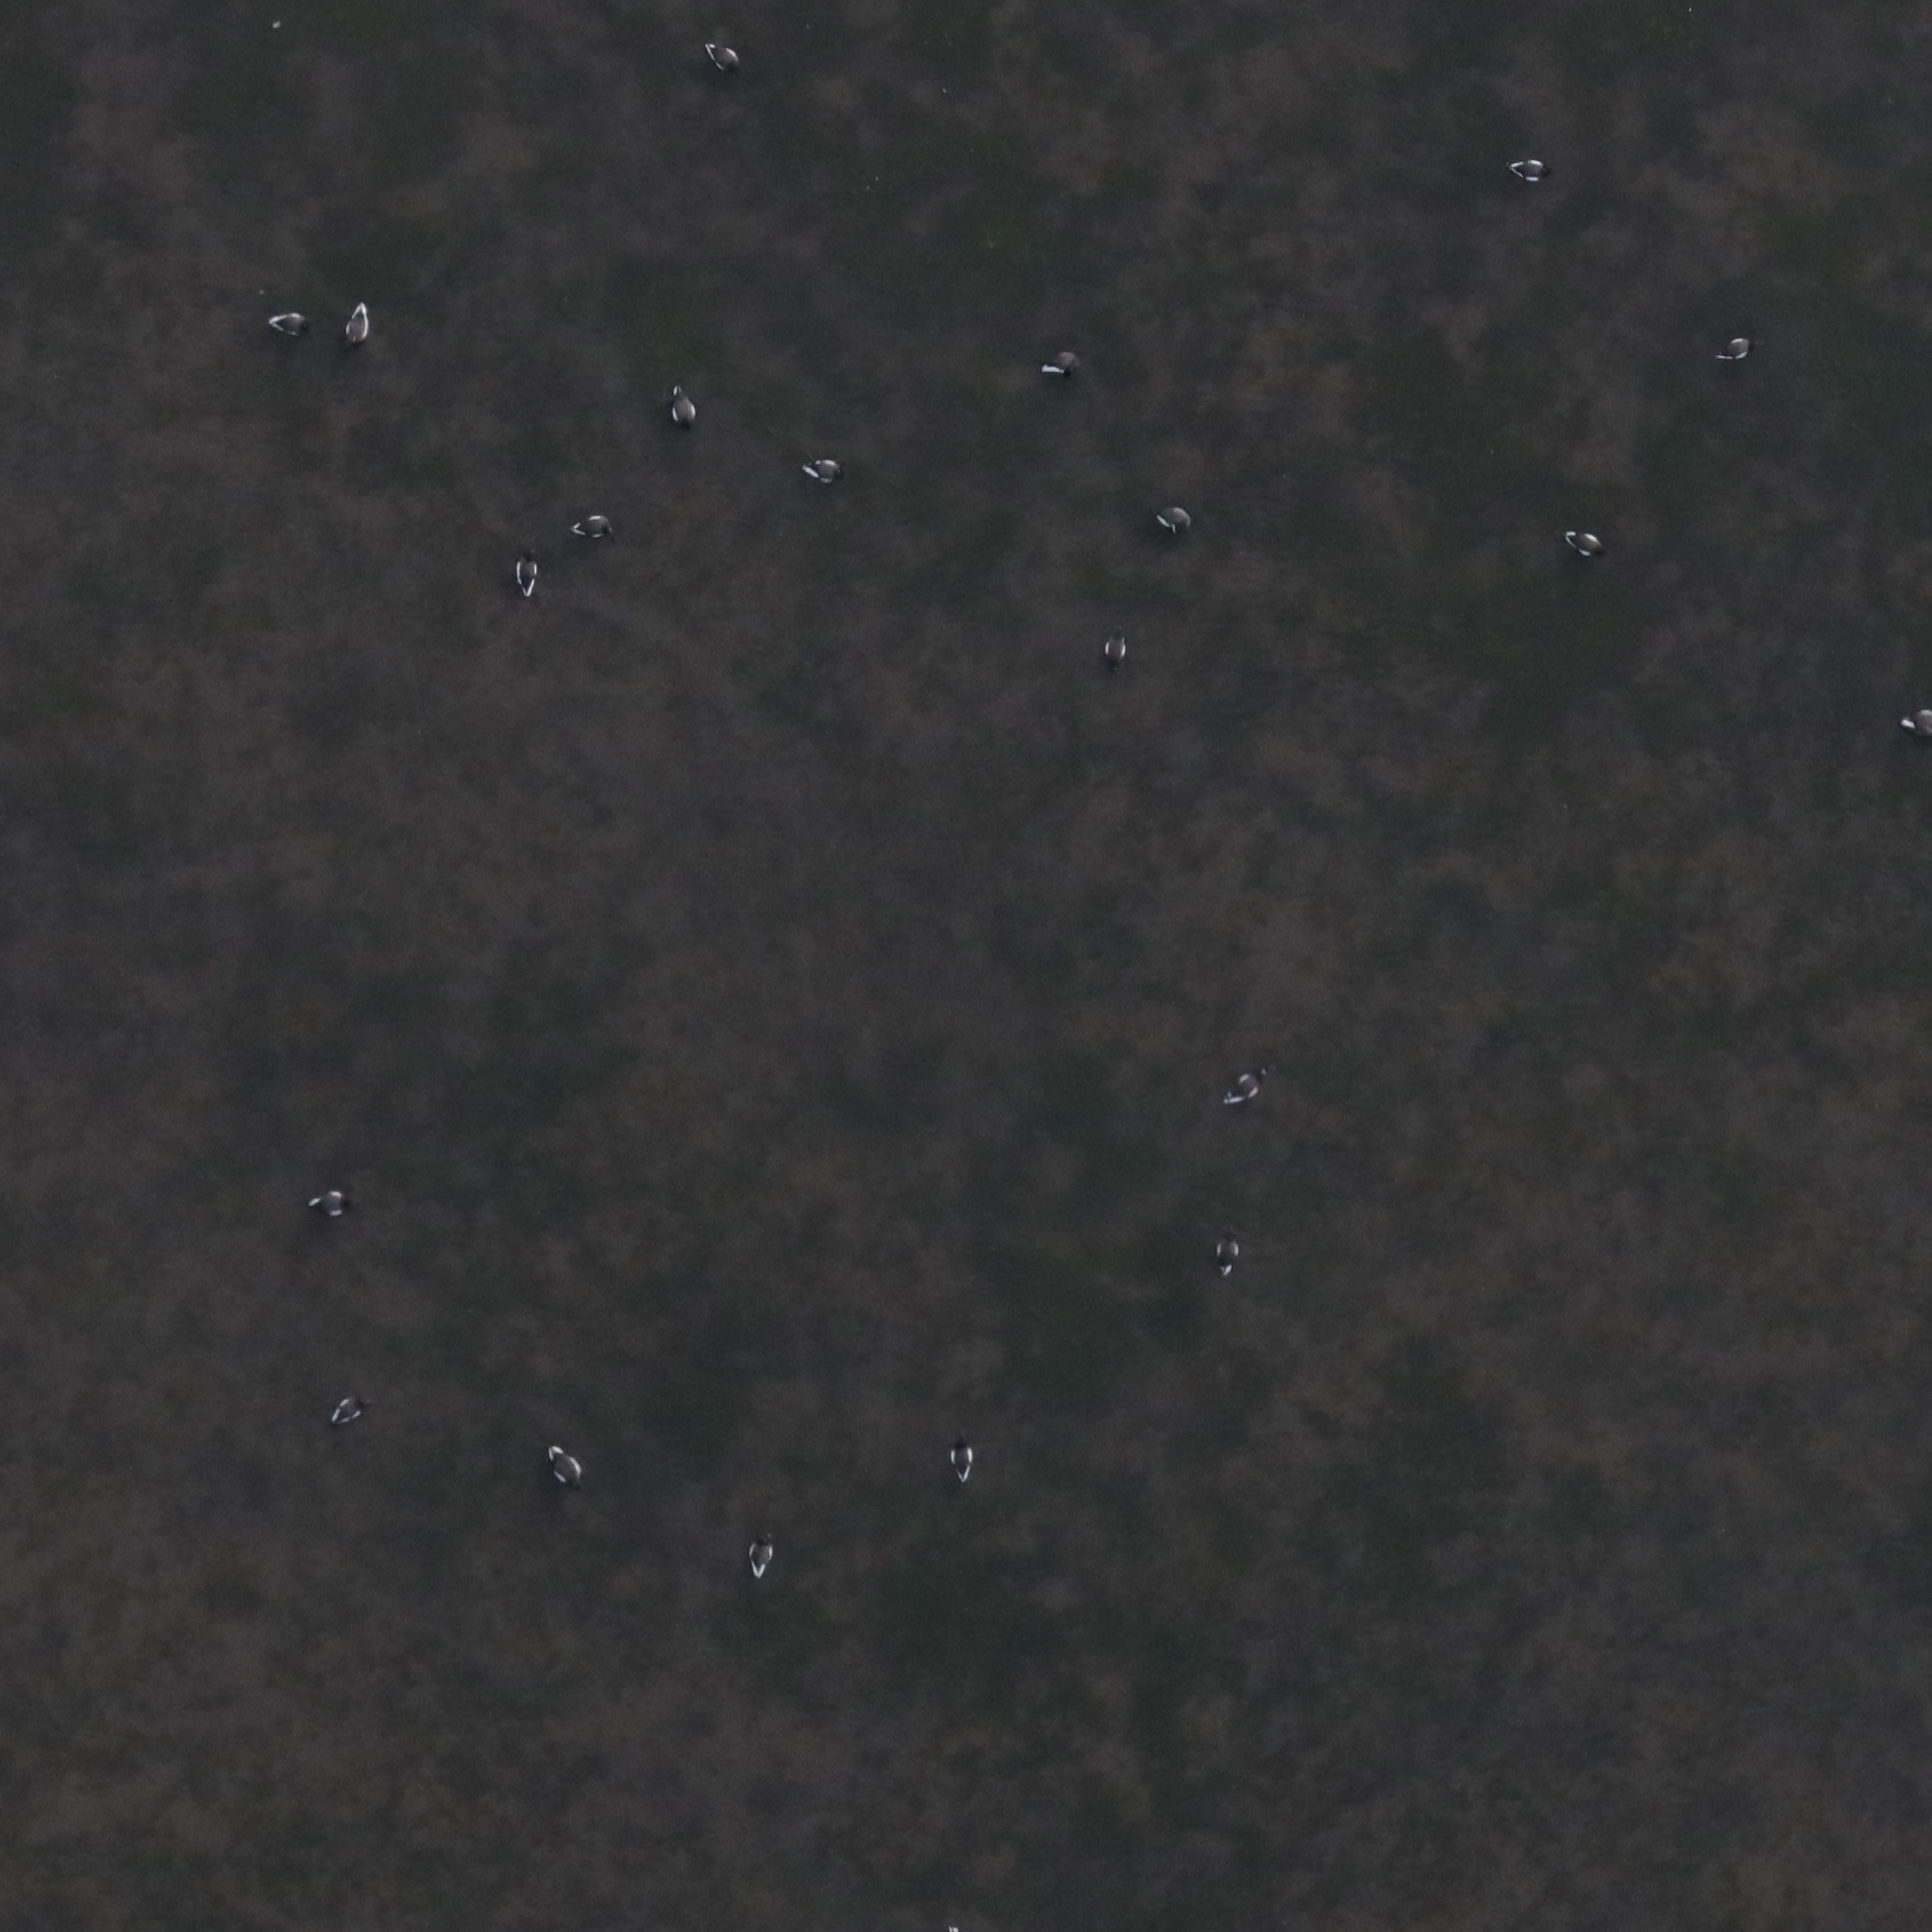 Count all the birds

21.